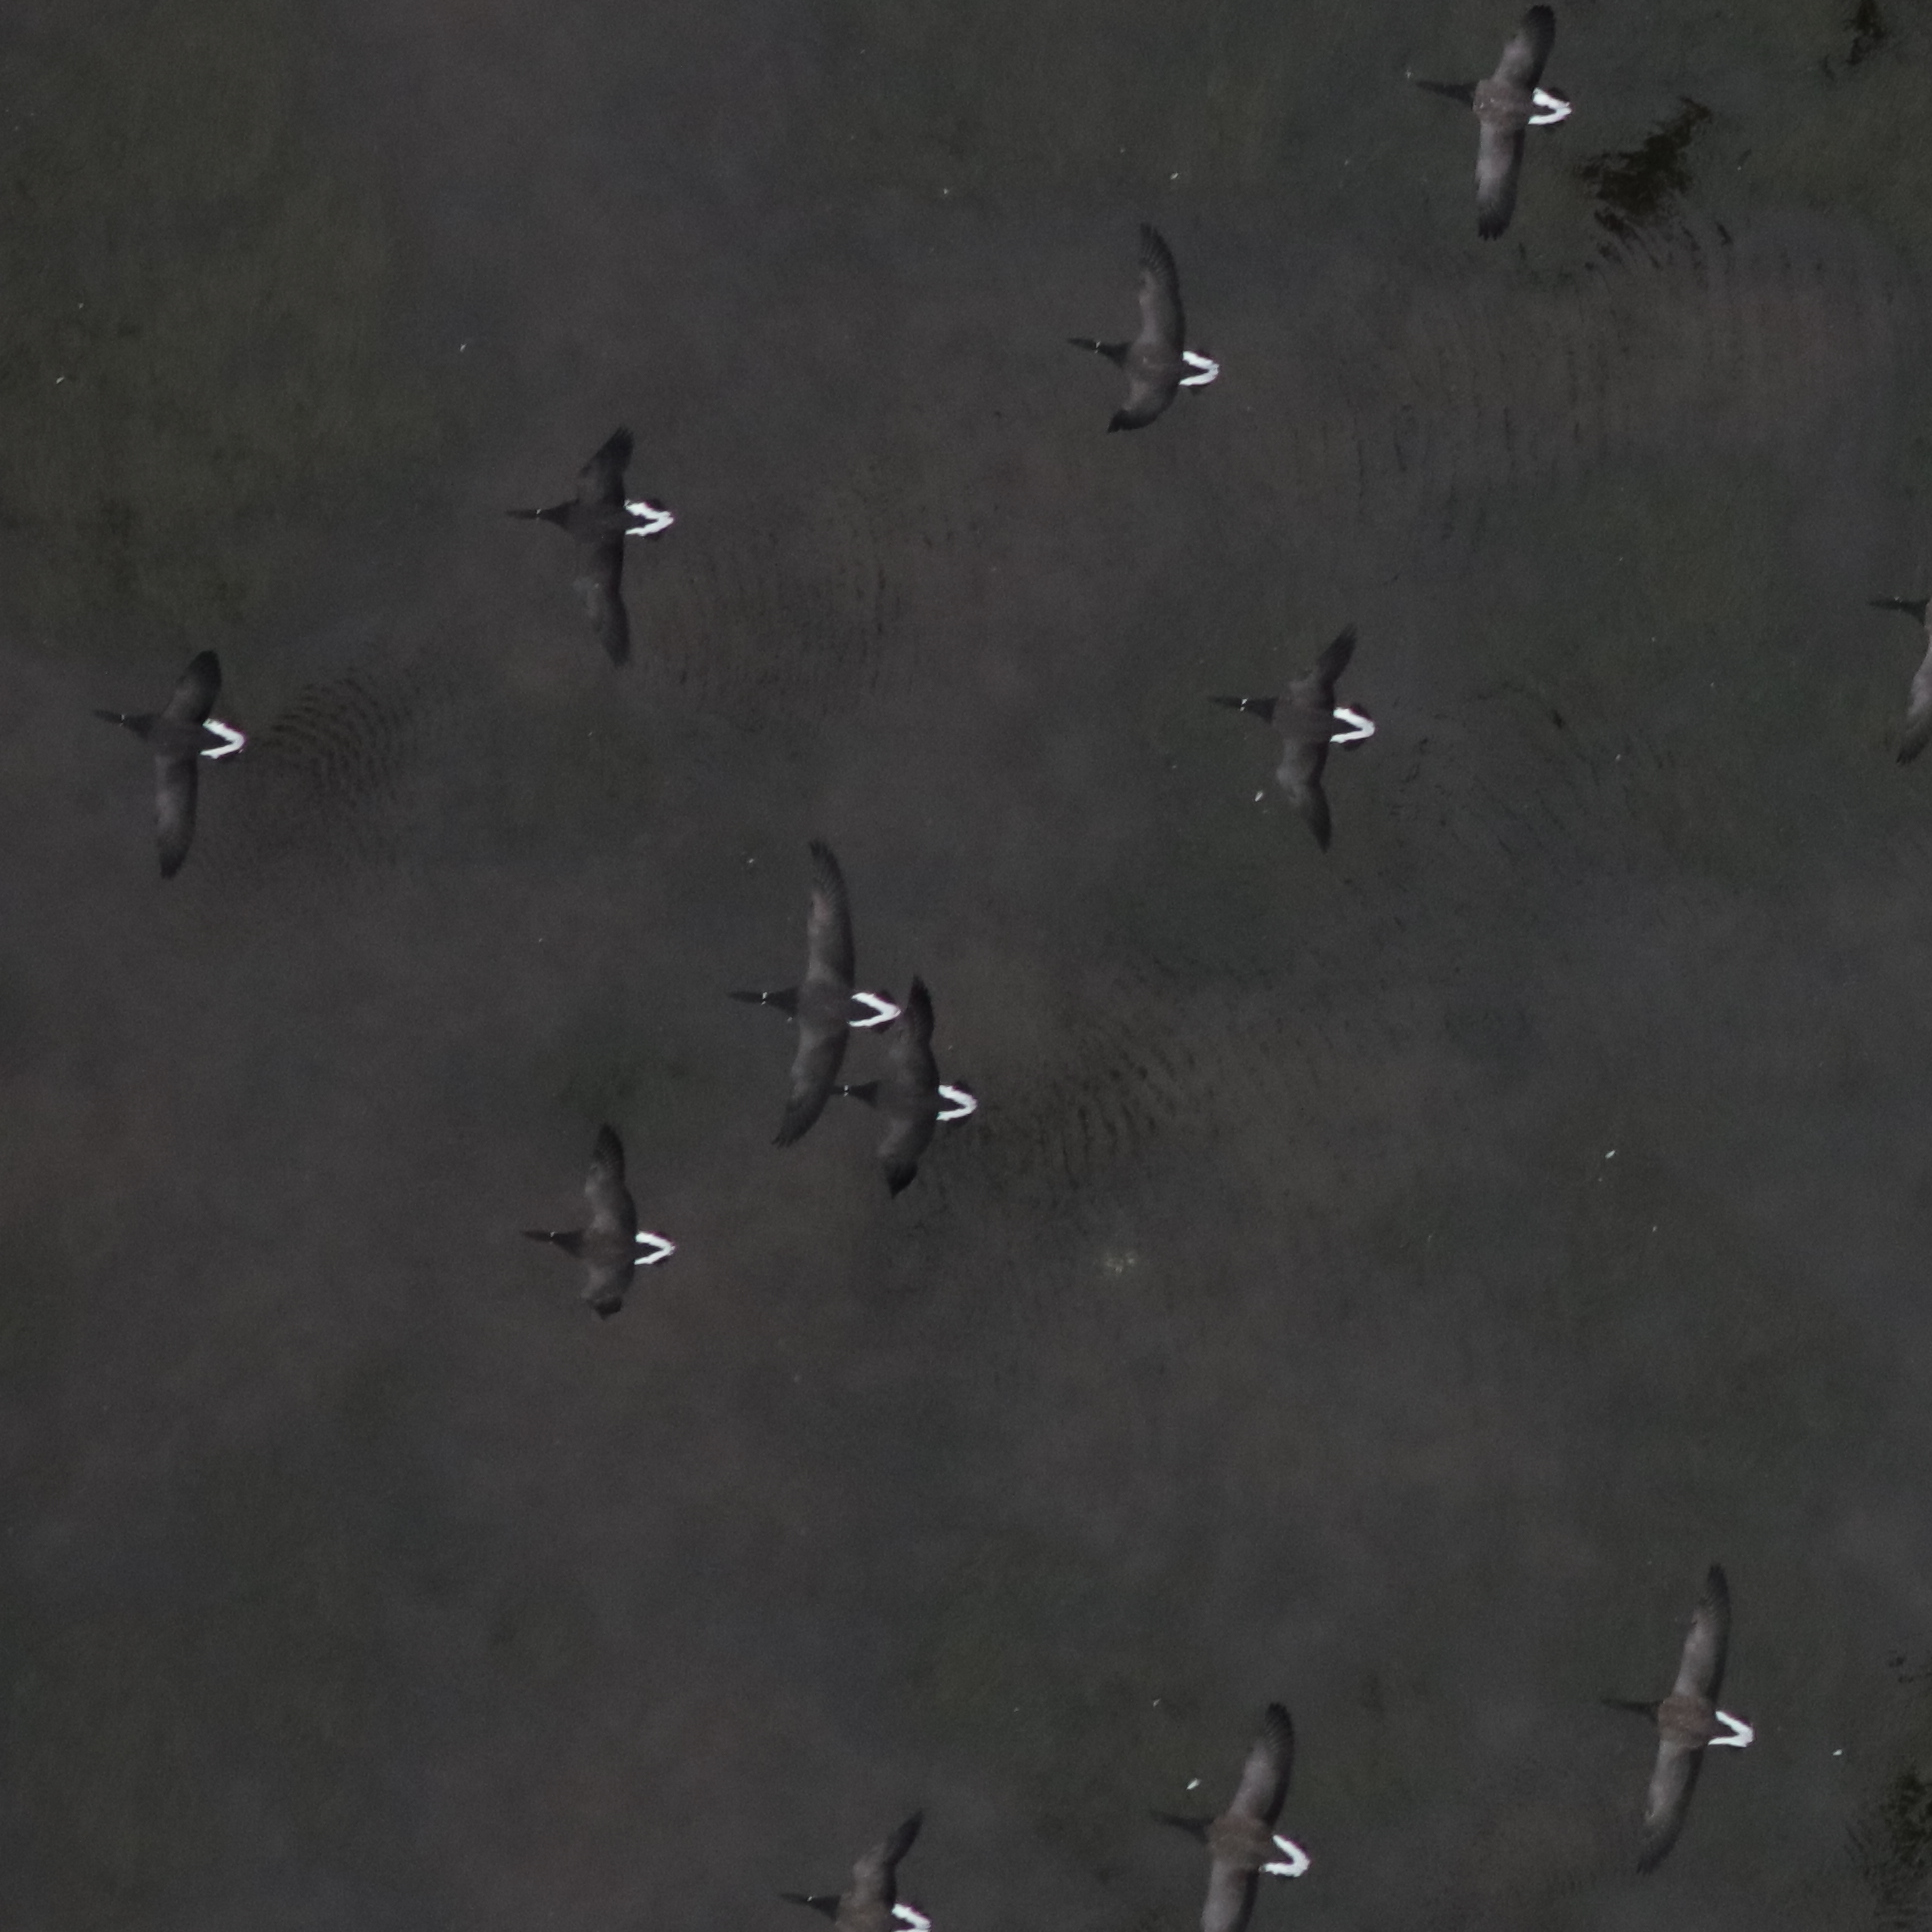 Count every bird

11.